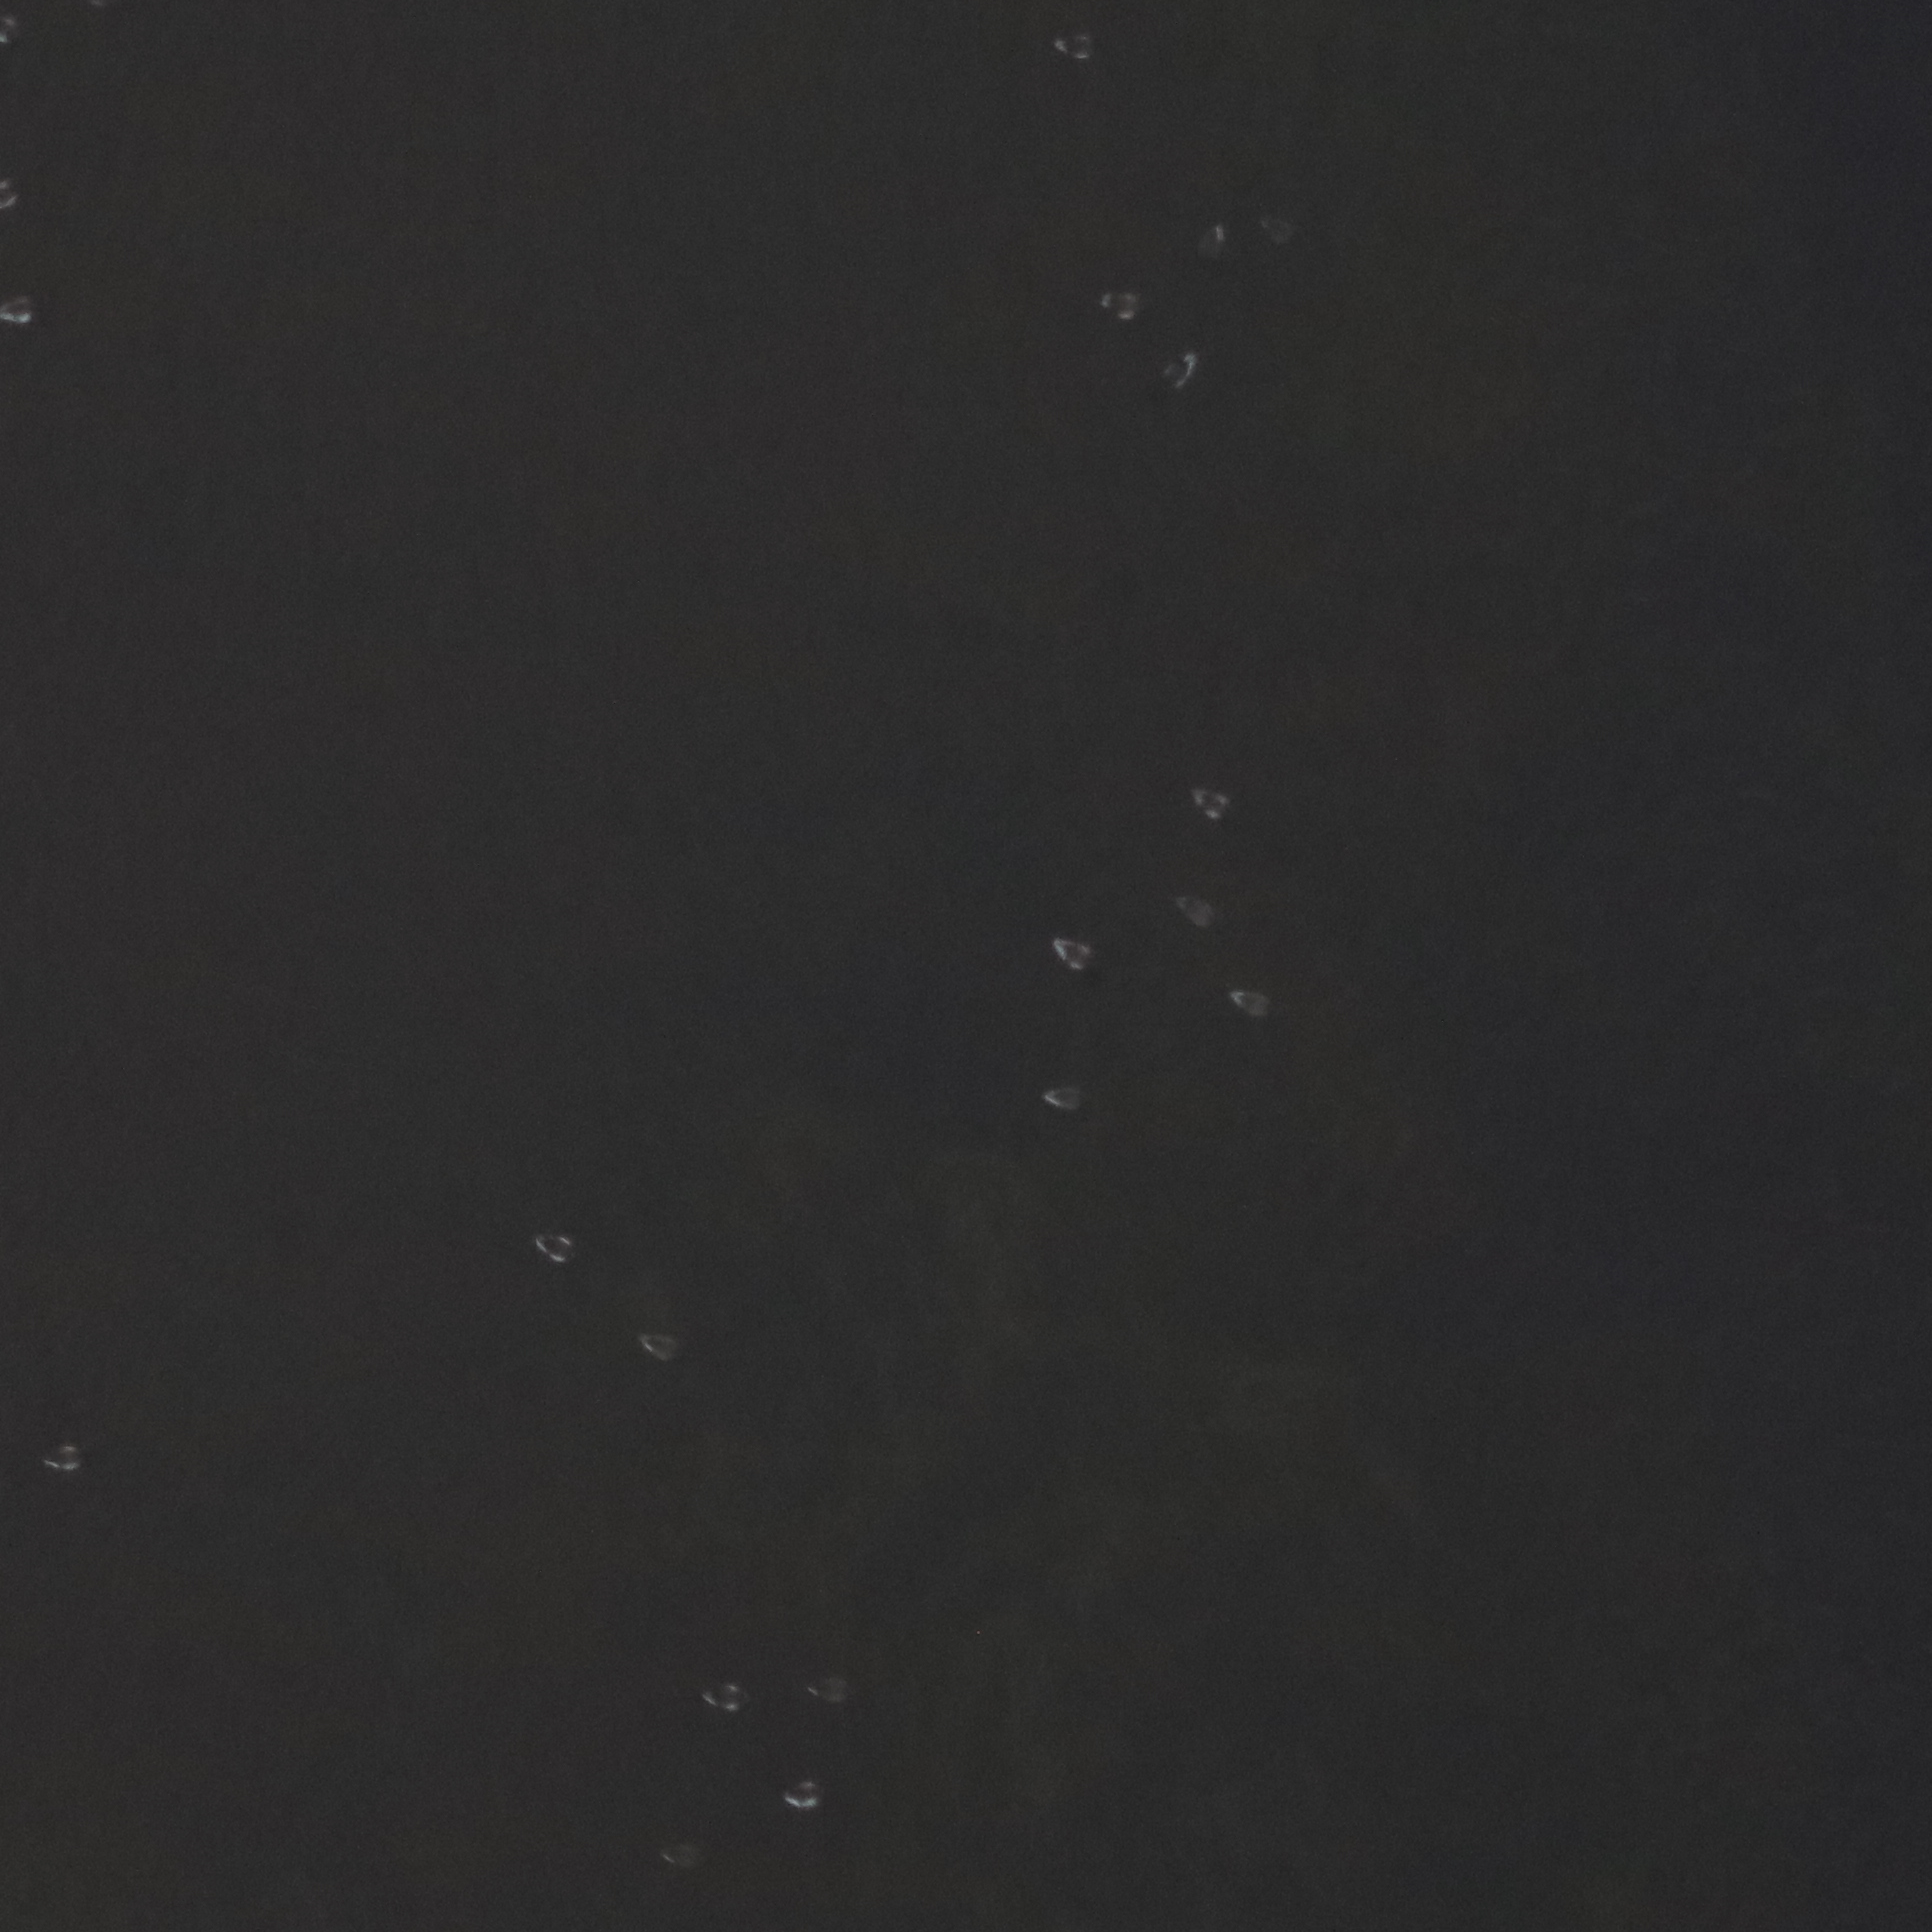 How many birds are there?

20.